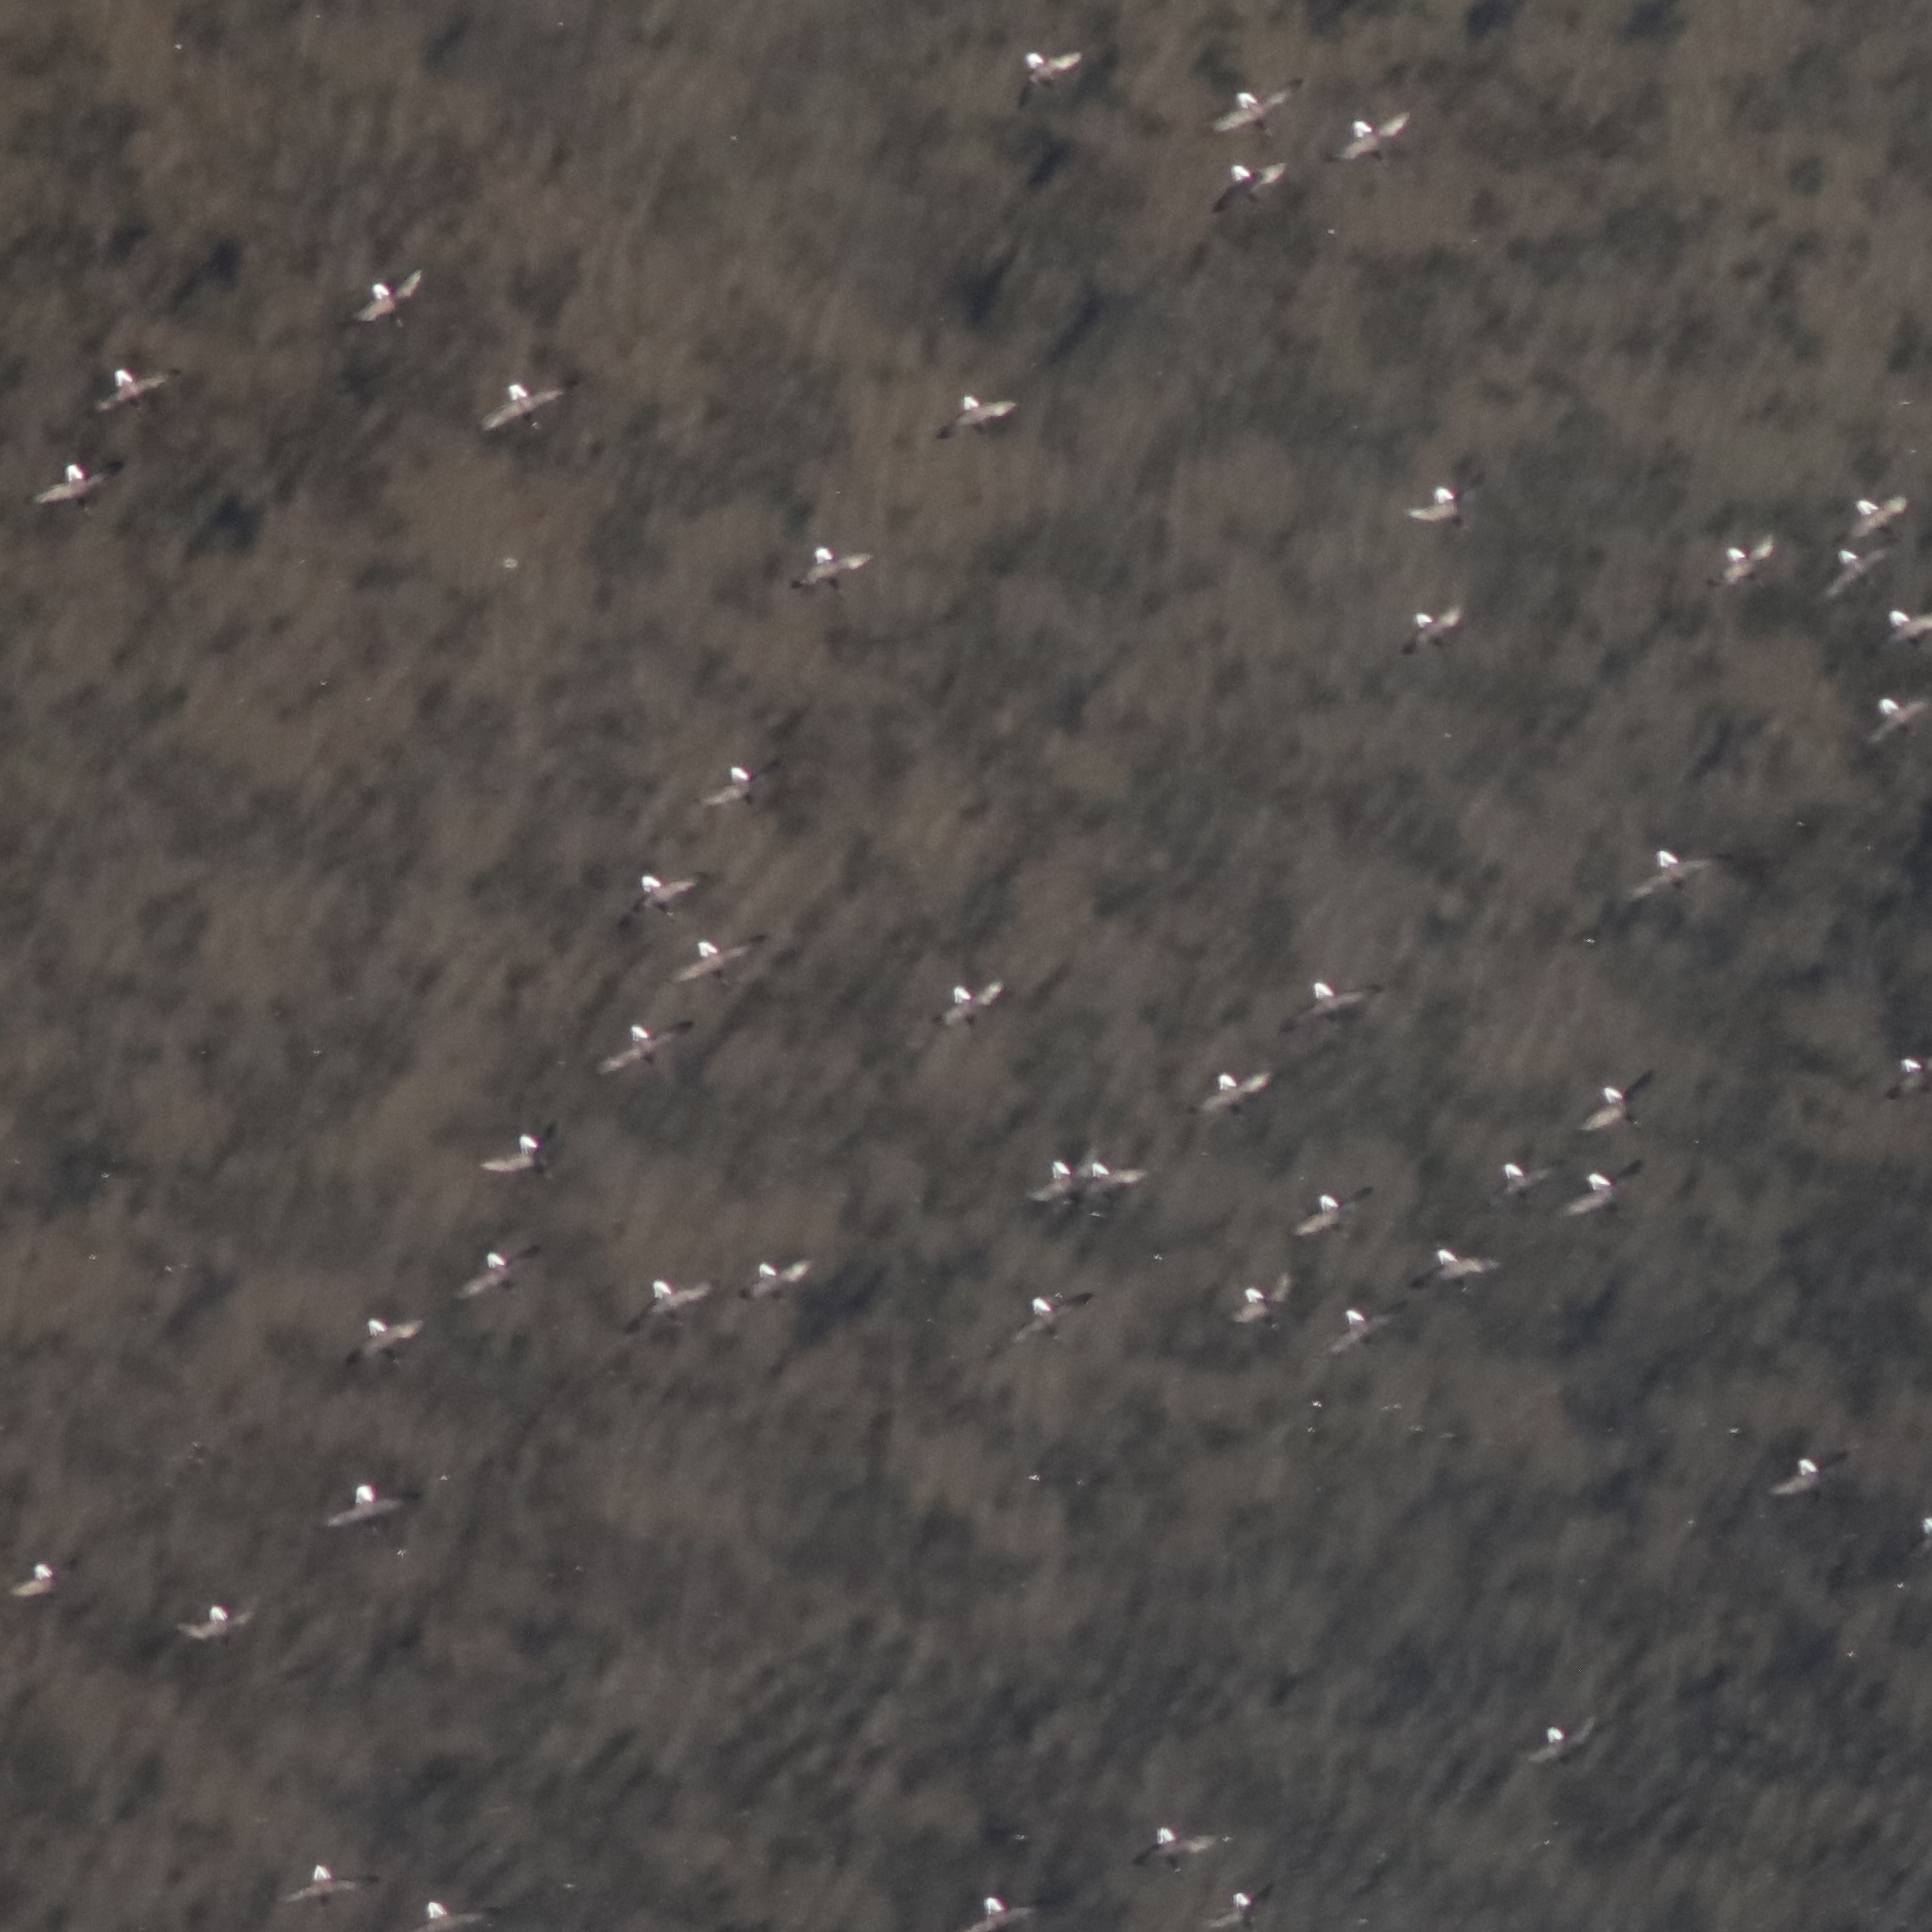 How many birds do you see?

51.